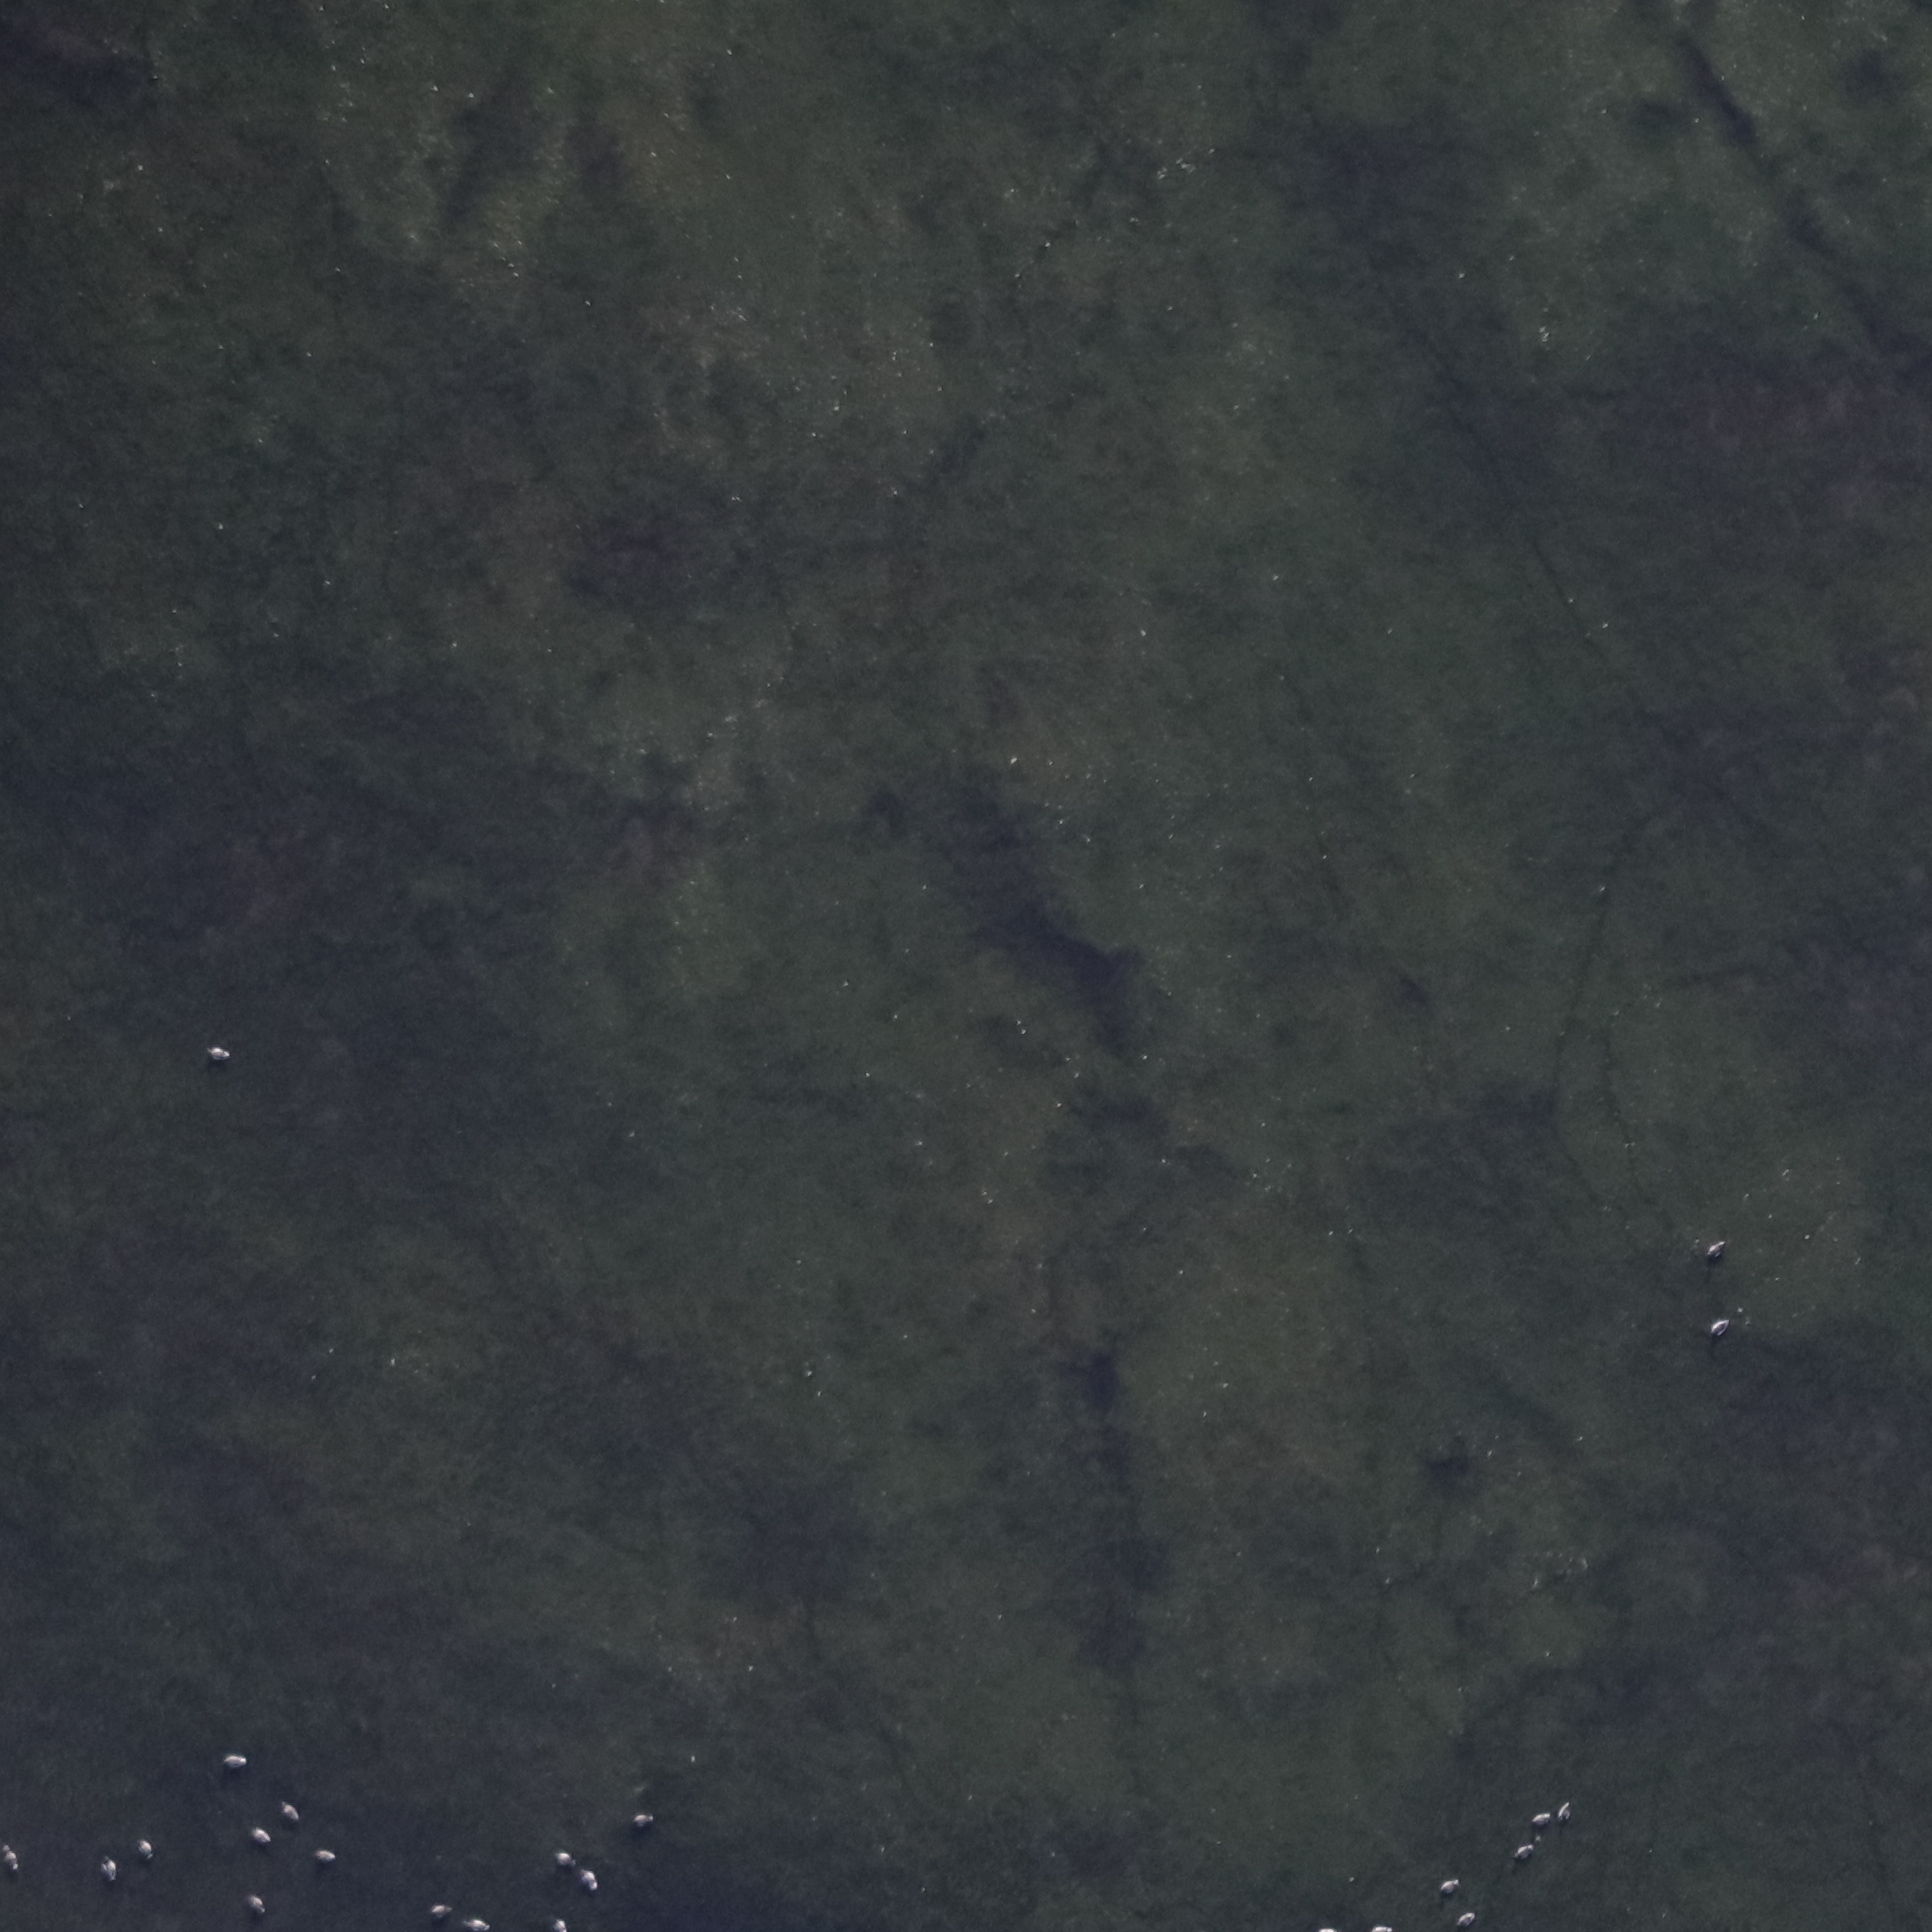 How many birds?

21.